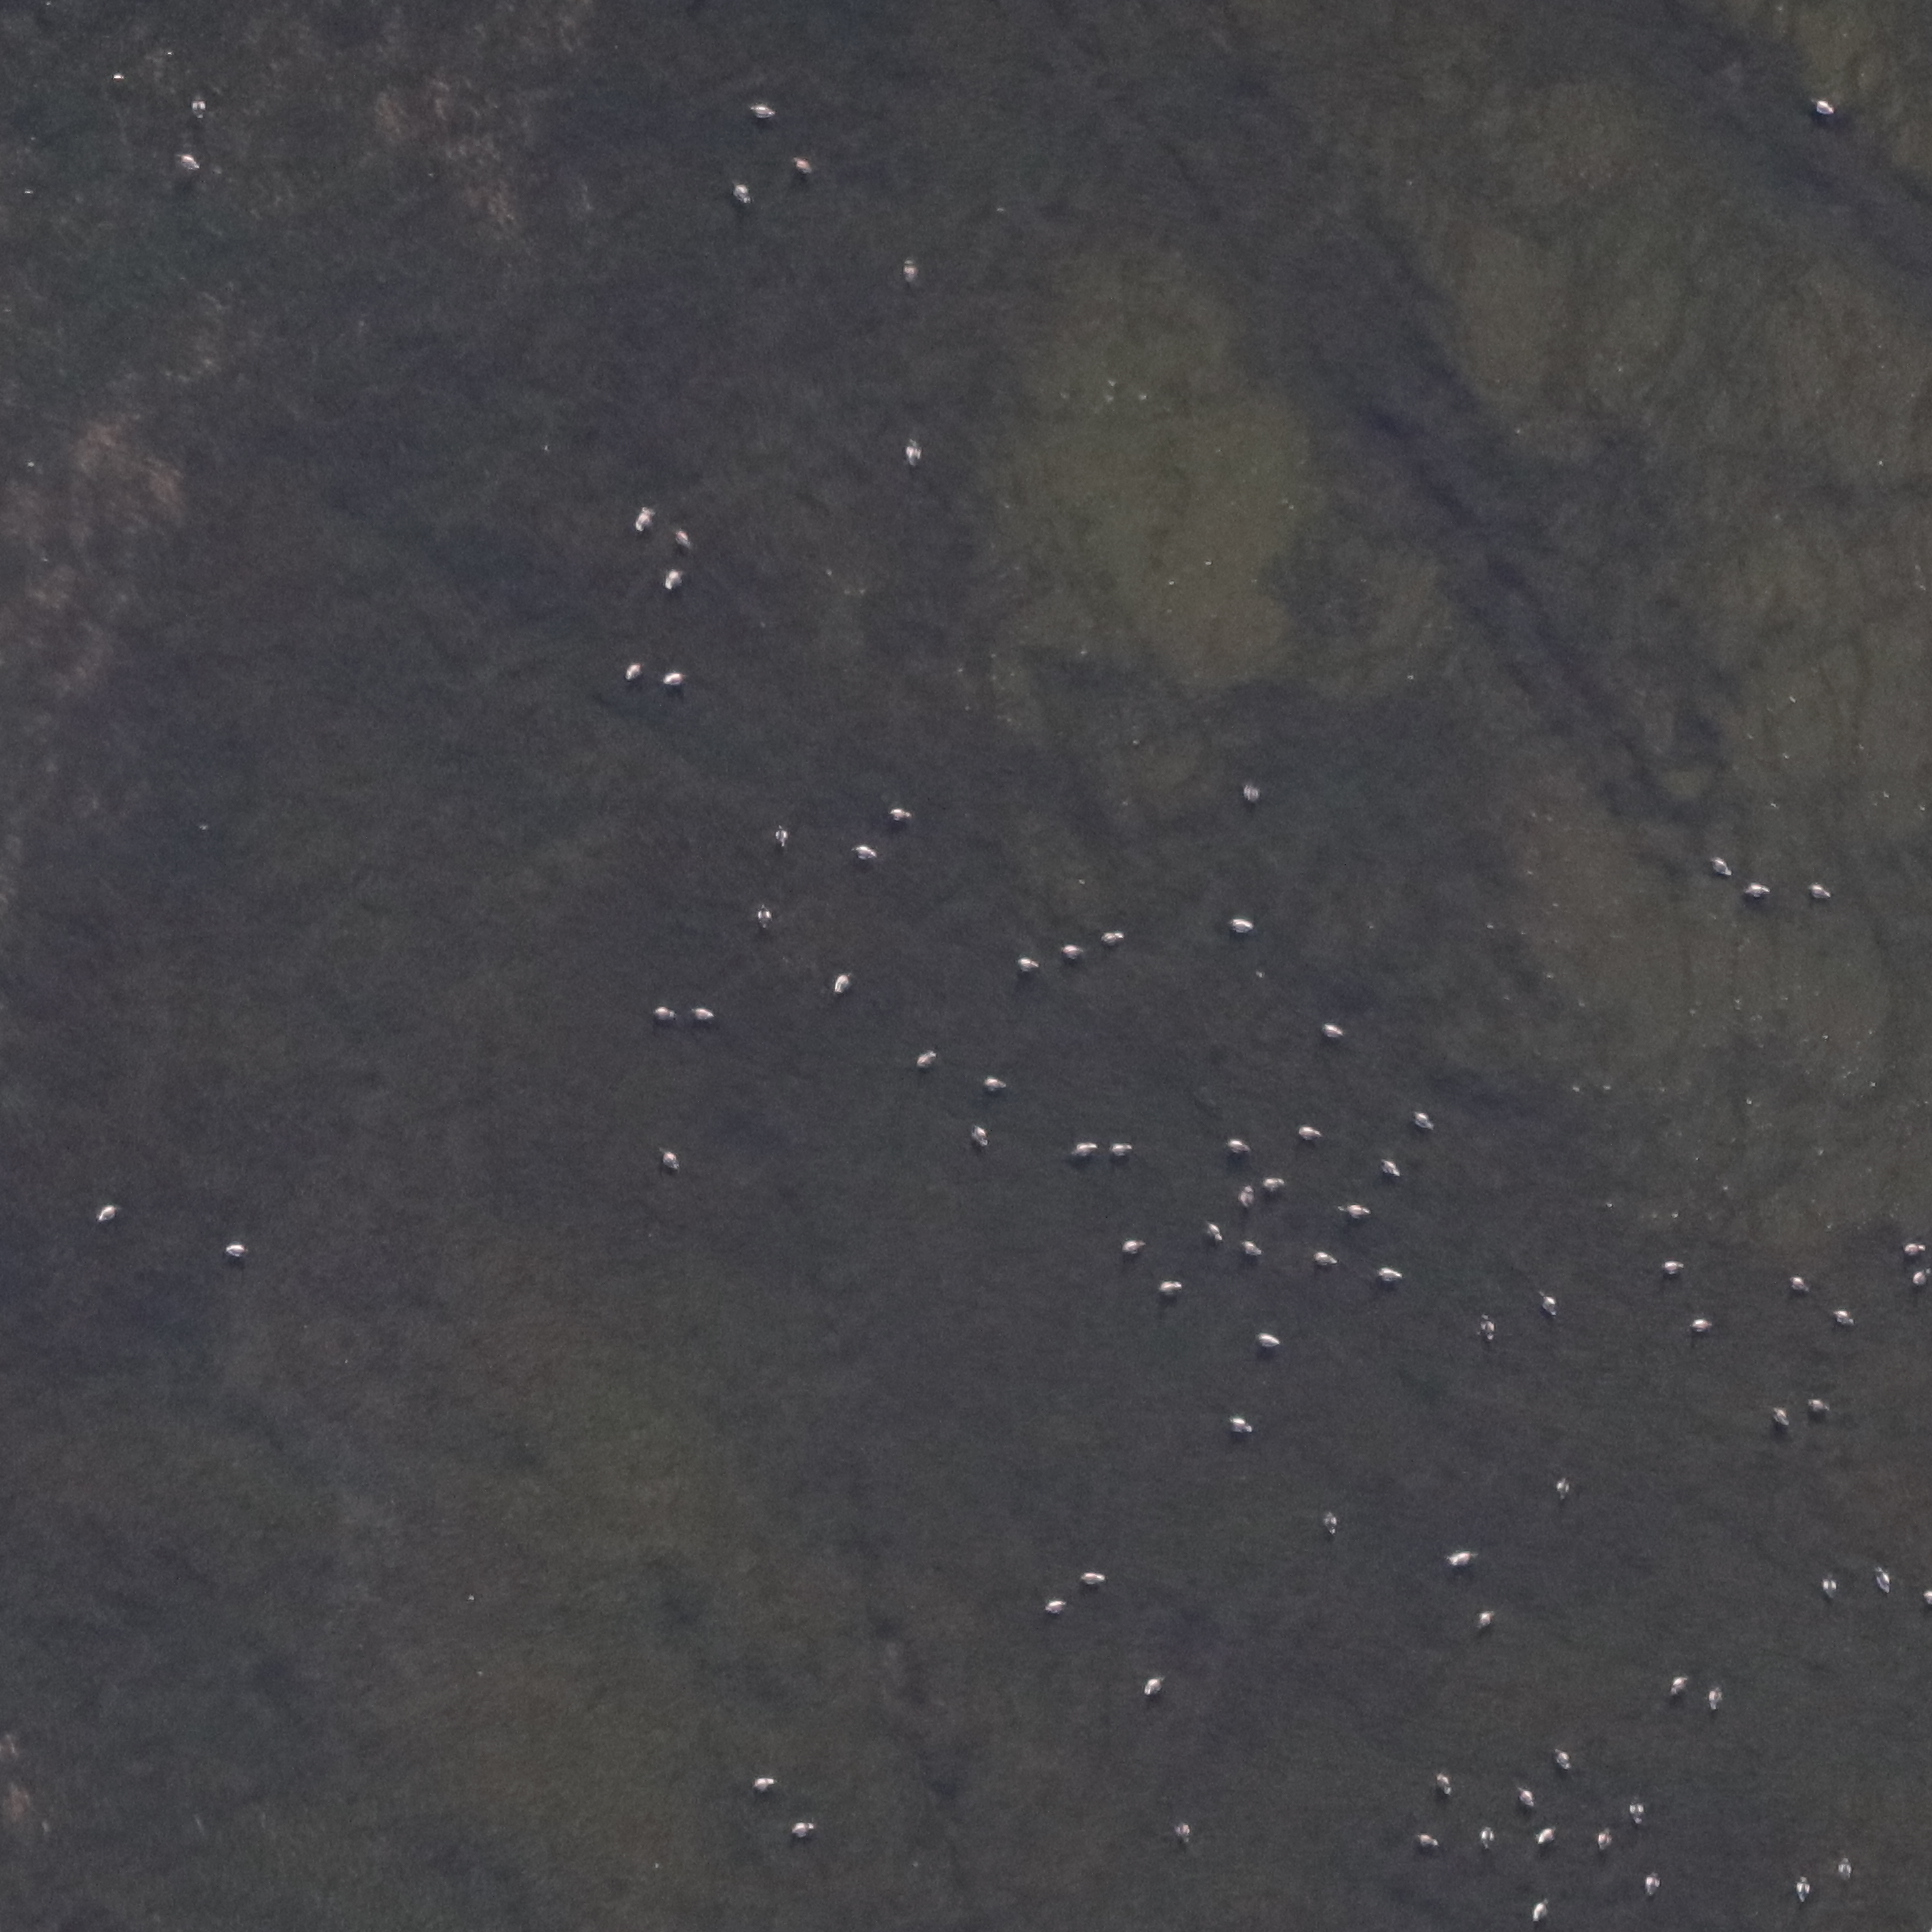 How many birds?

89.